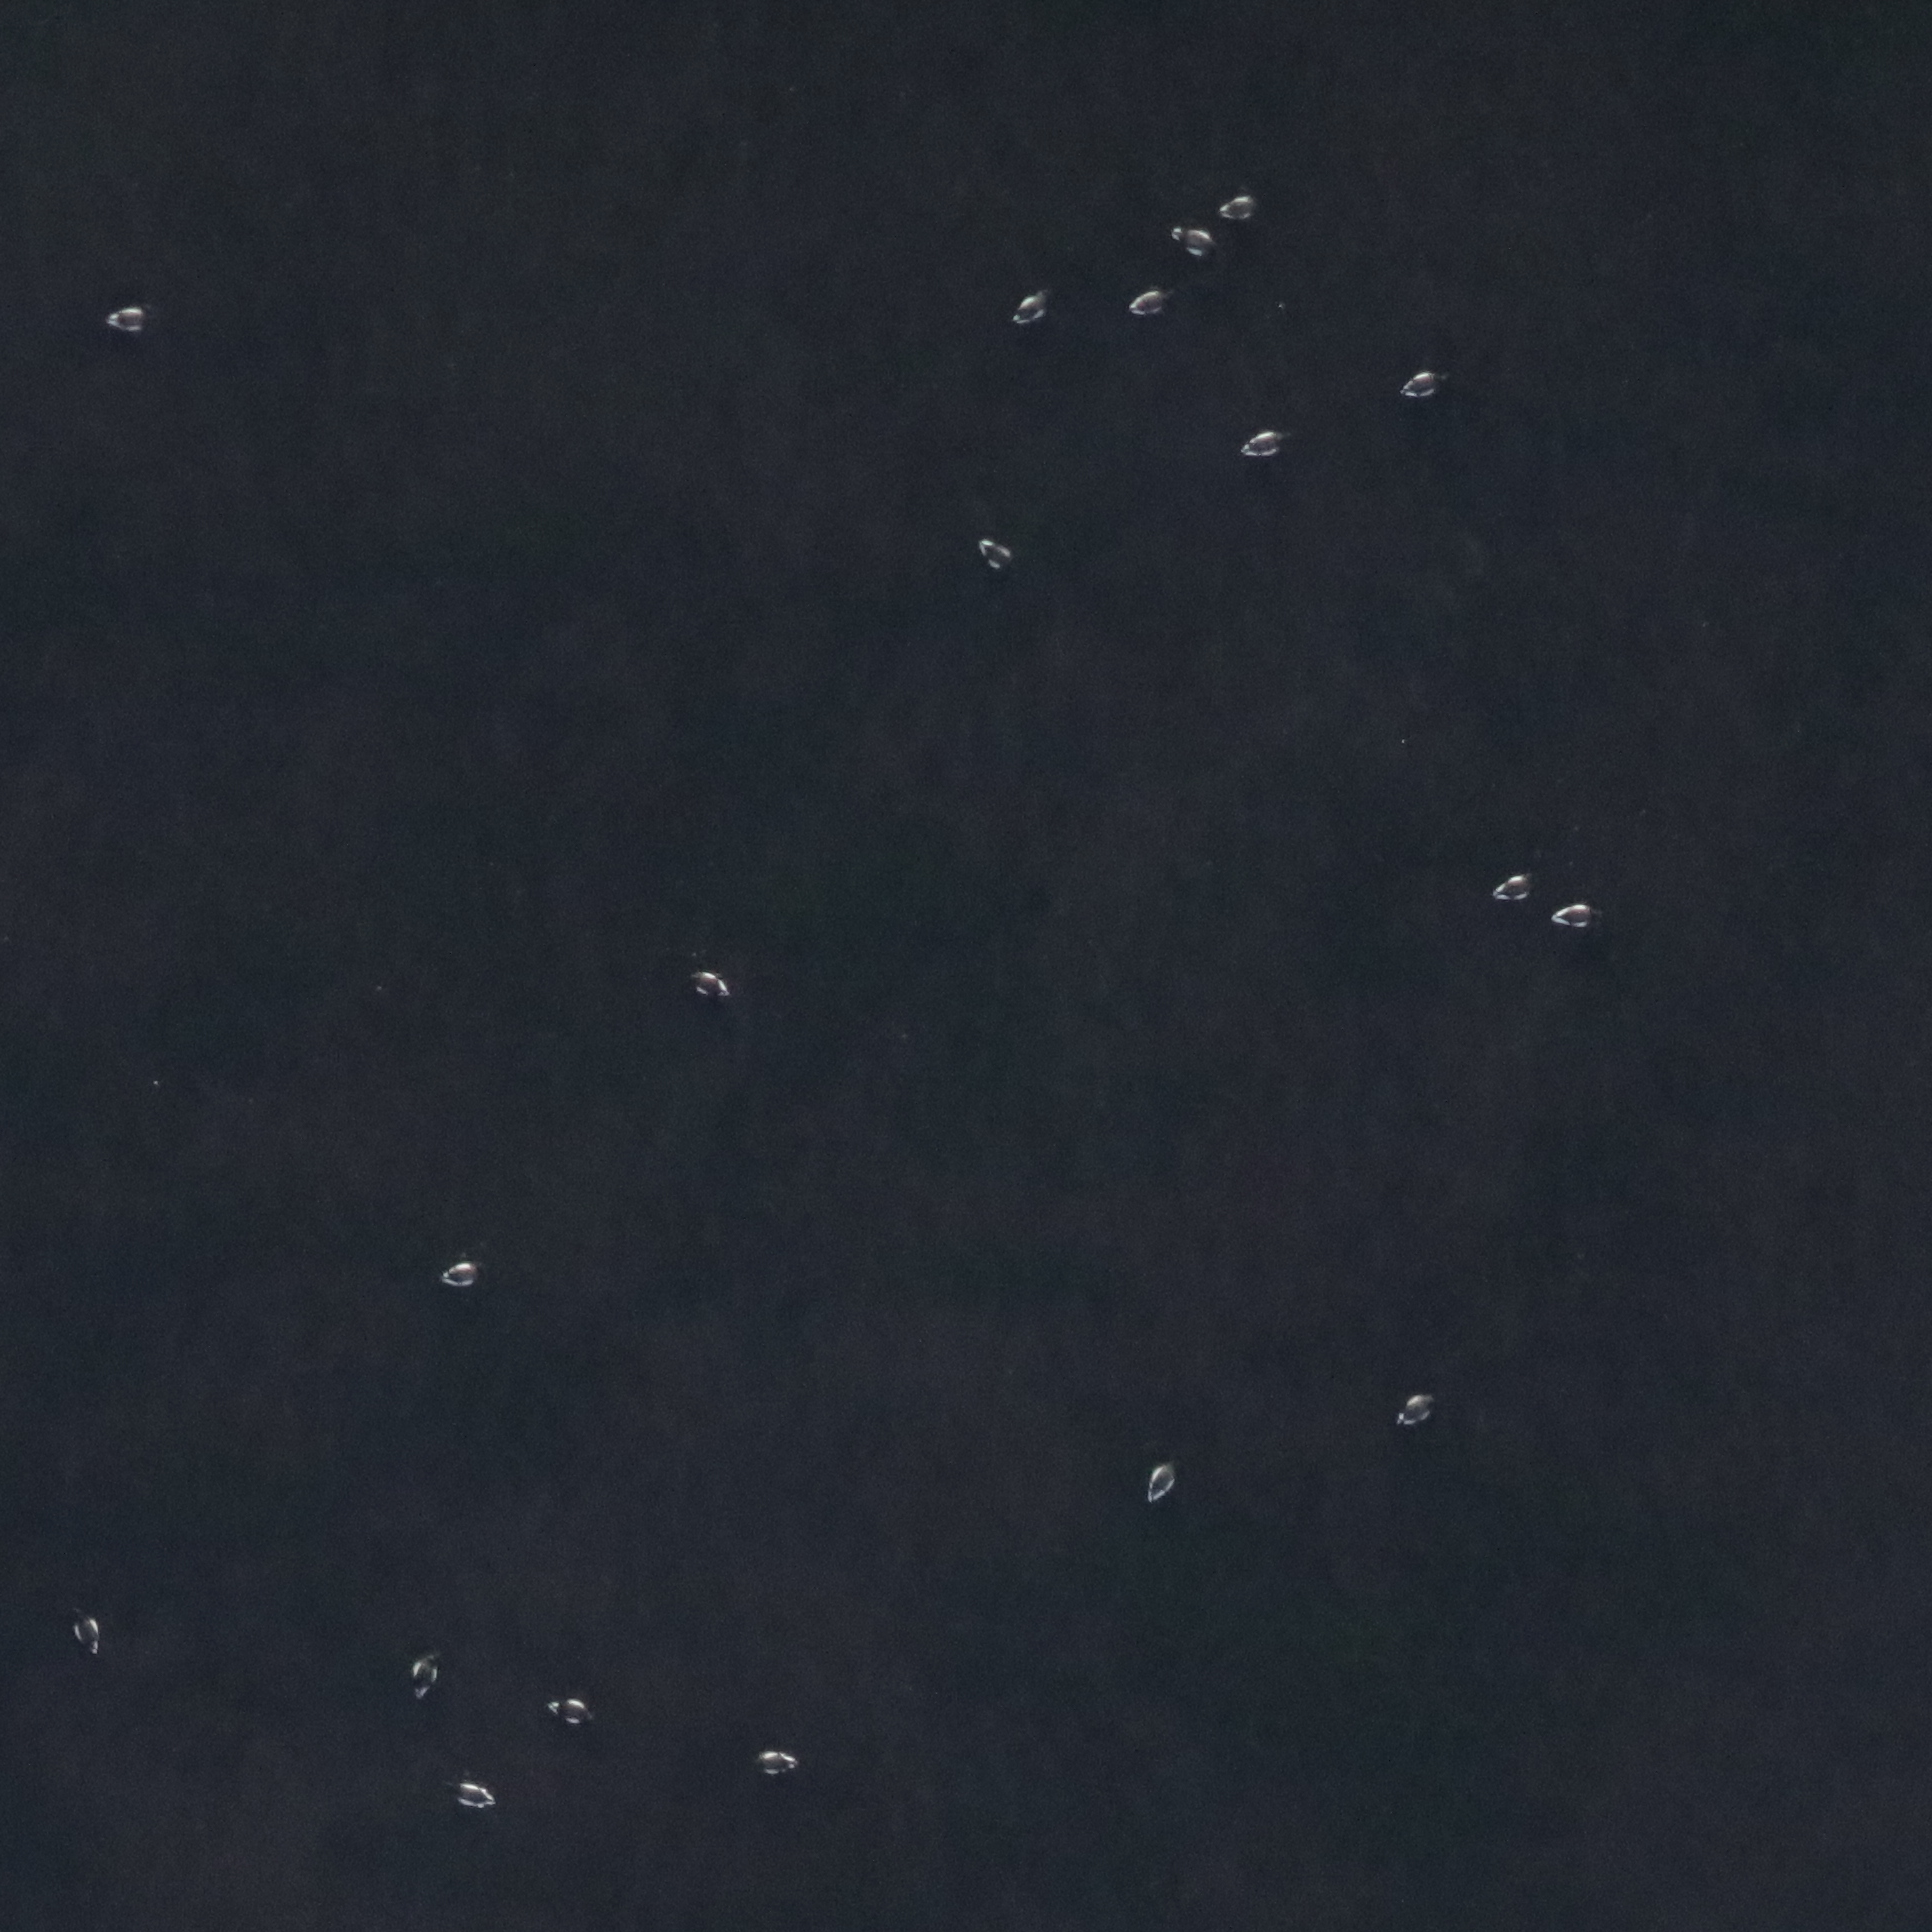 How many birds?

19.